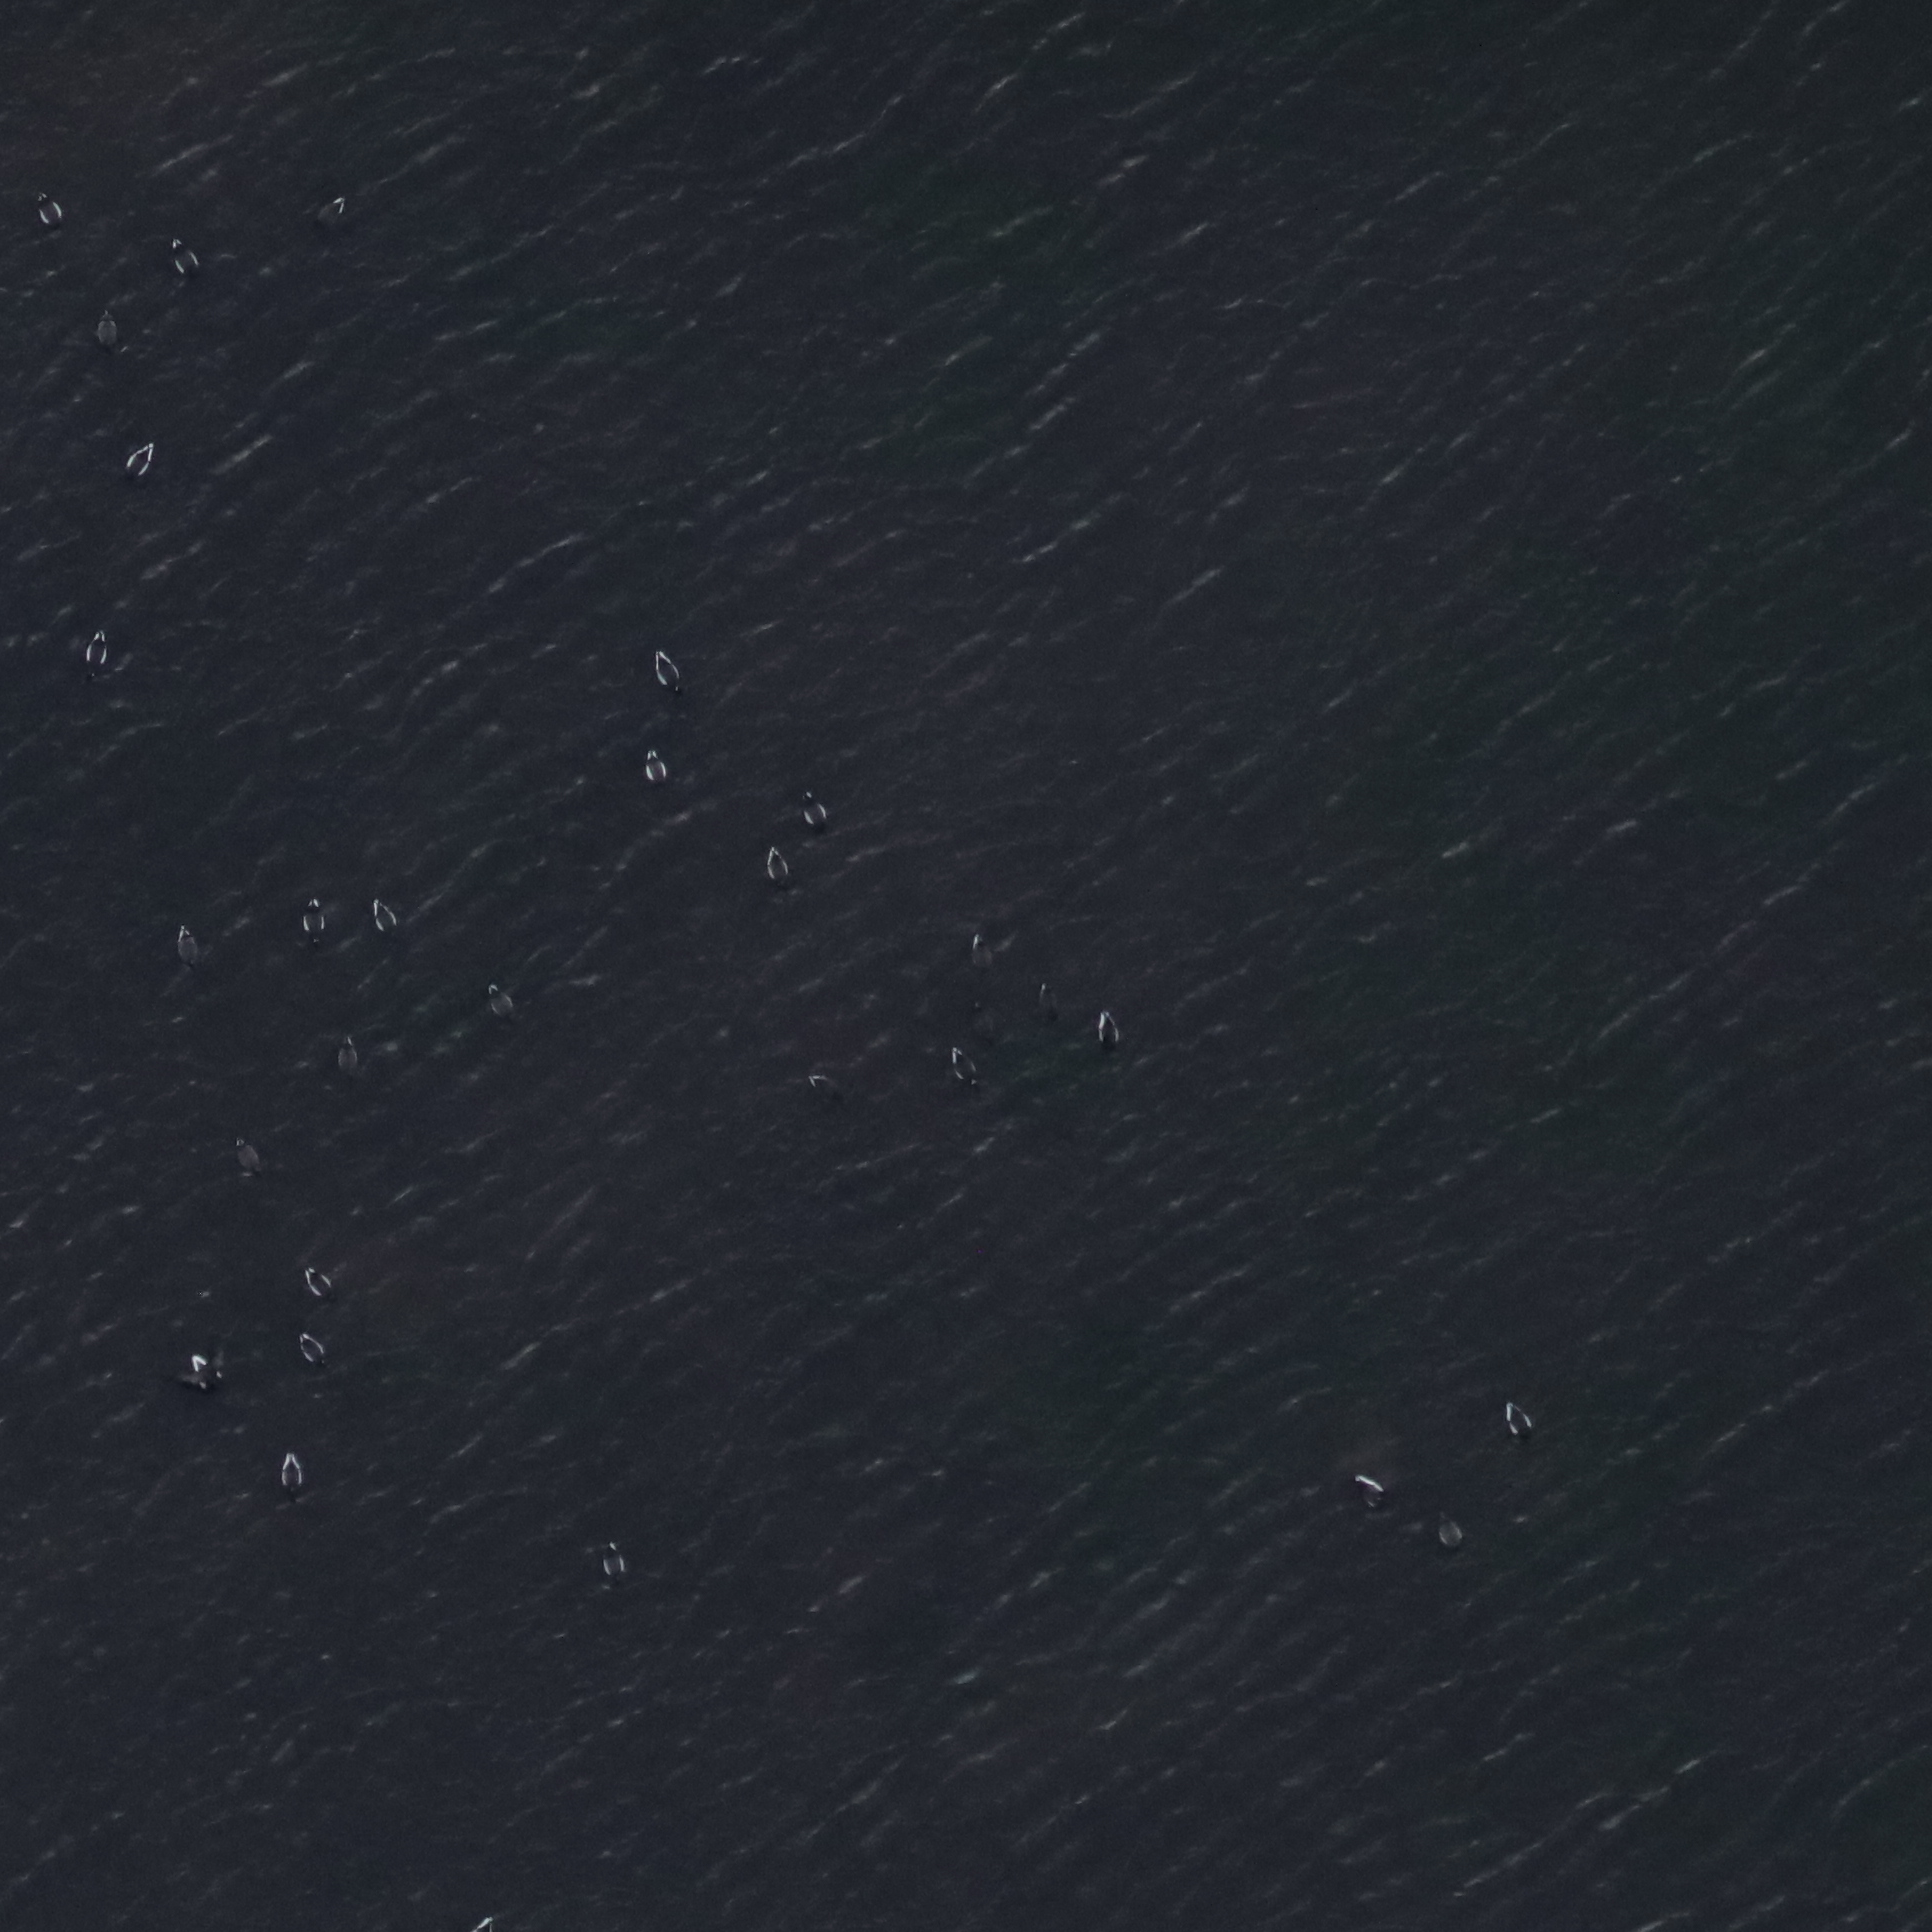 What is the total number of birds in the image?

30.